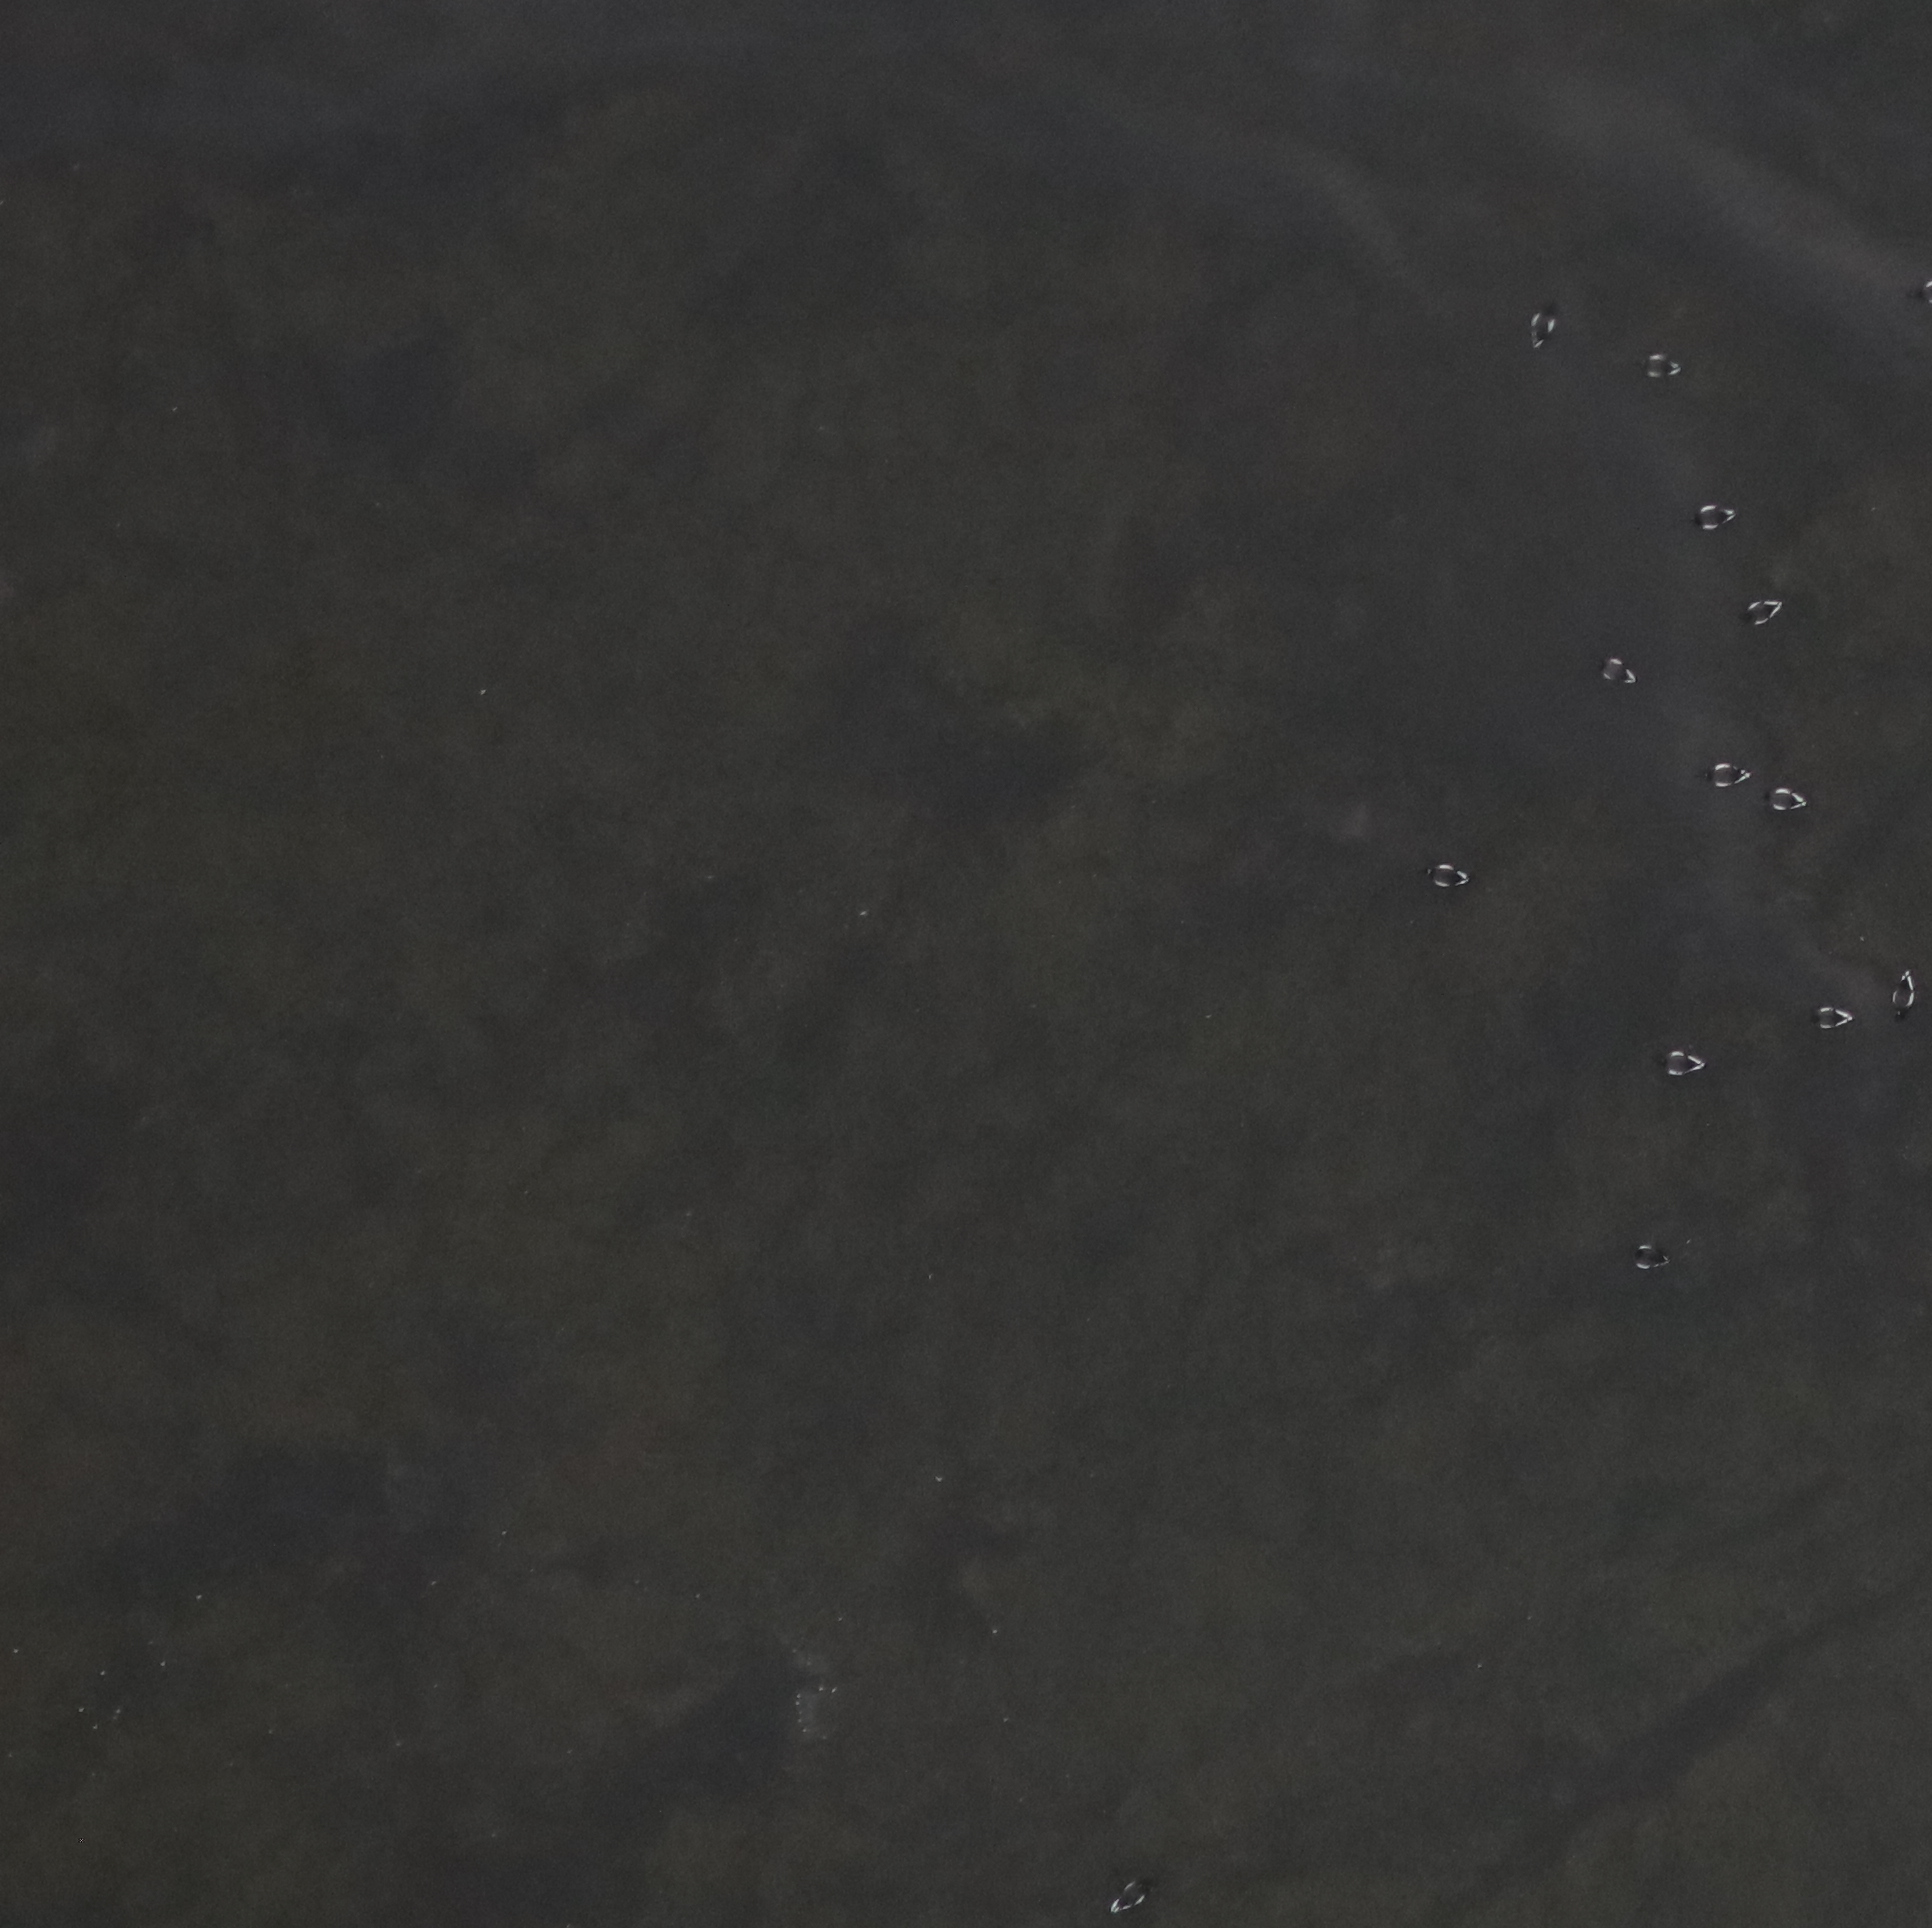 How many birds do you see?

13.